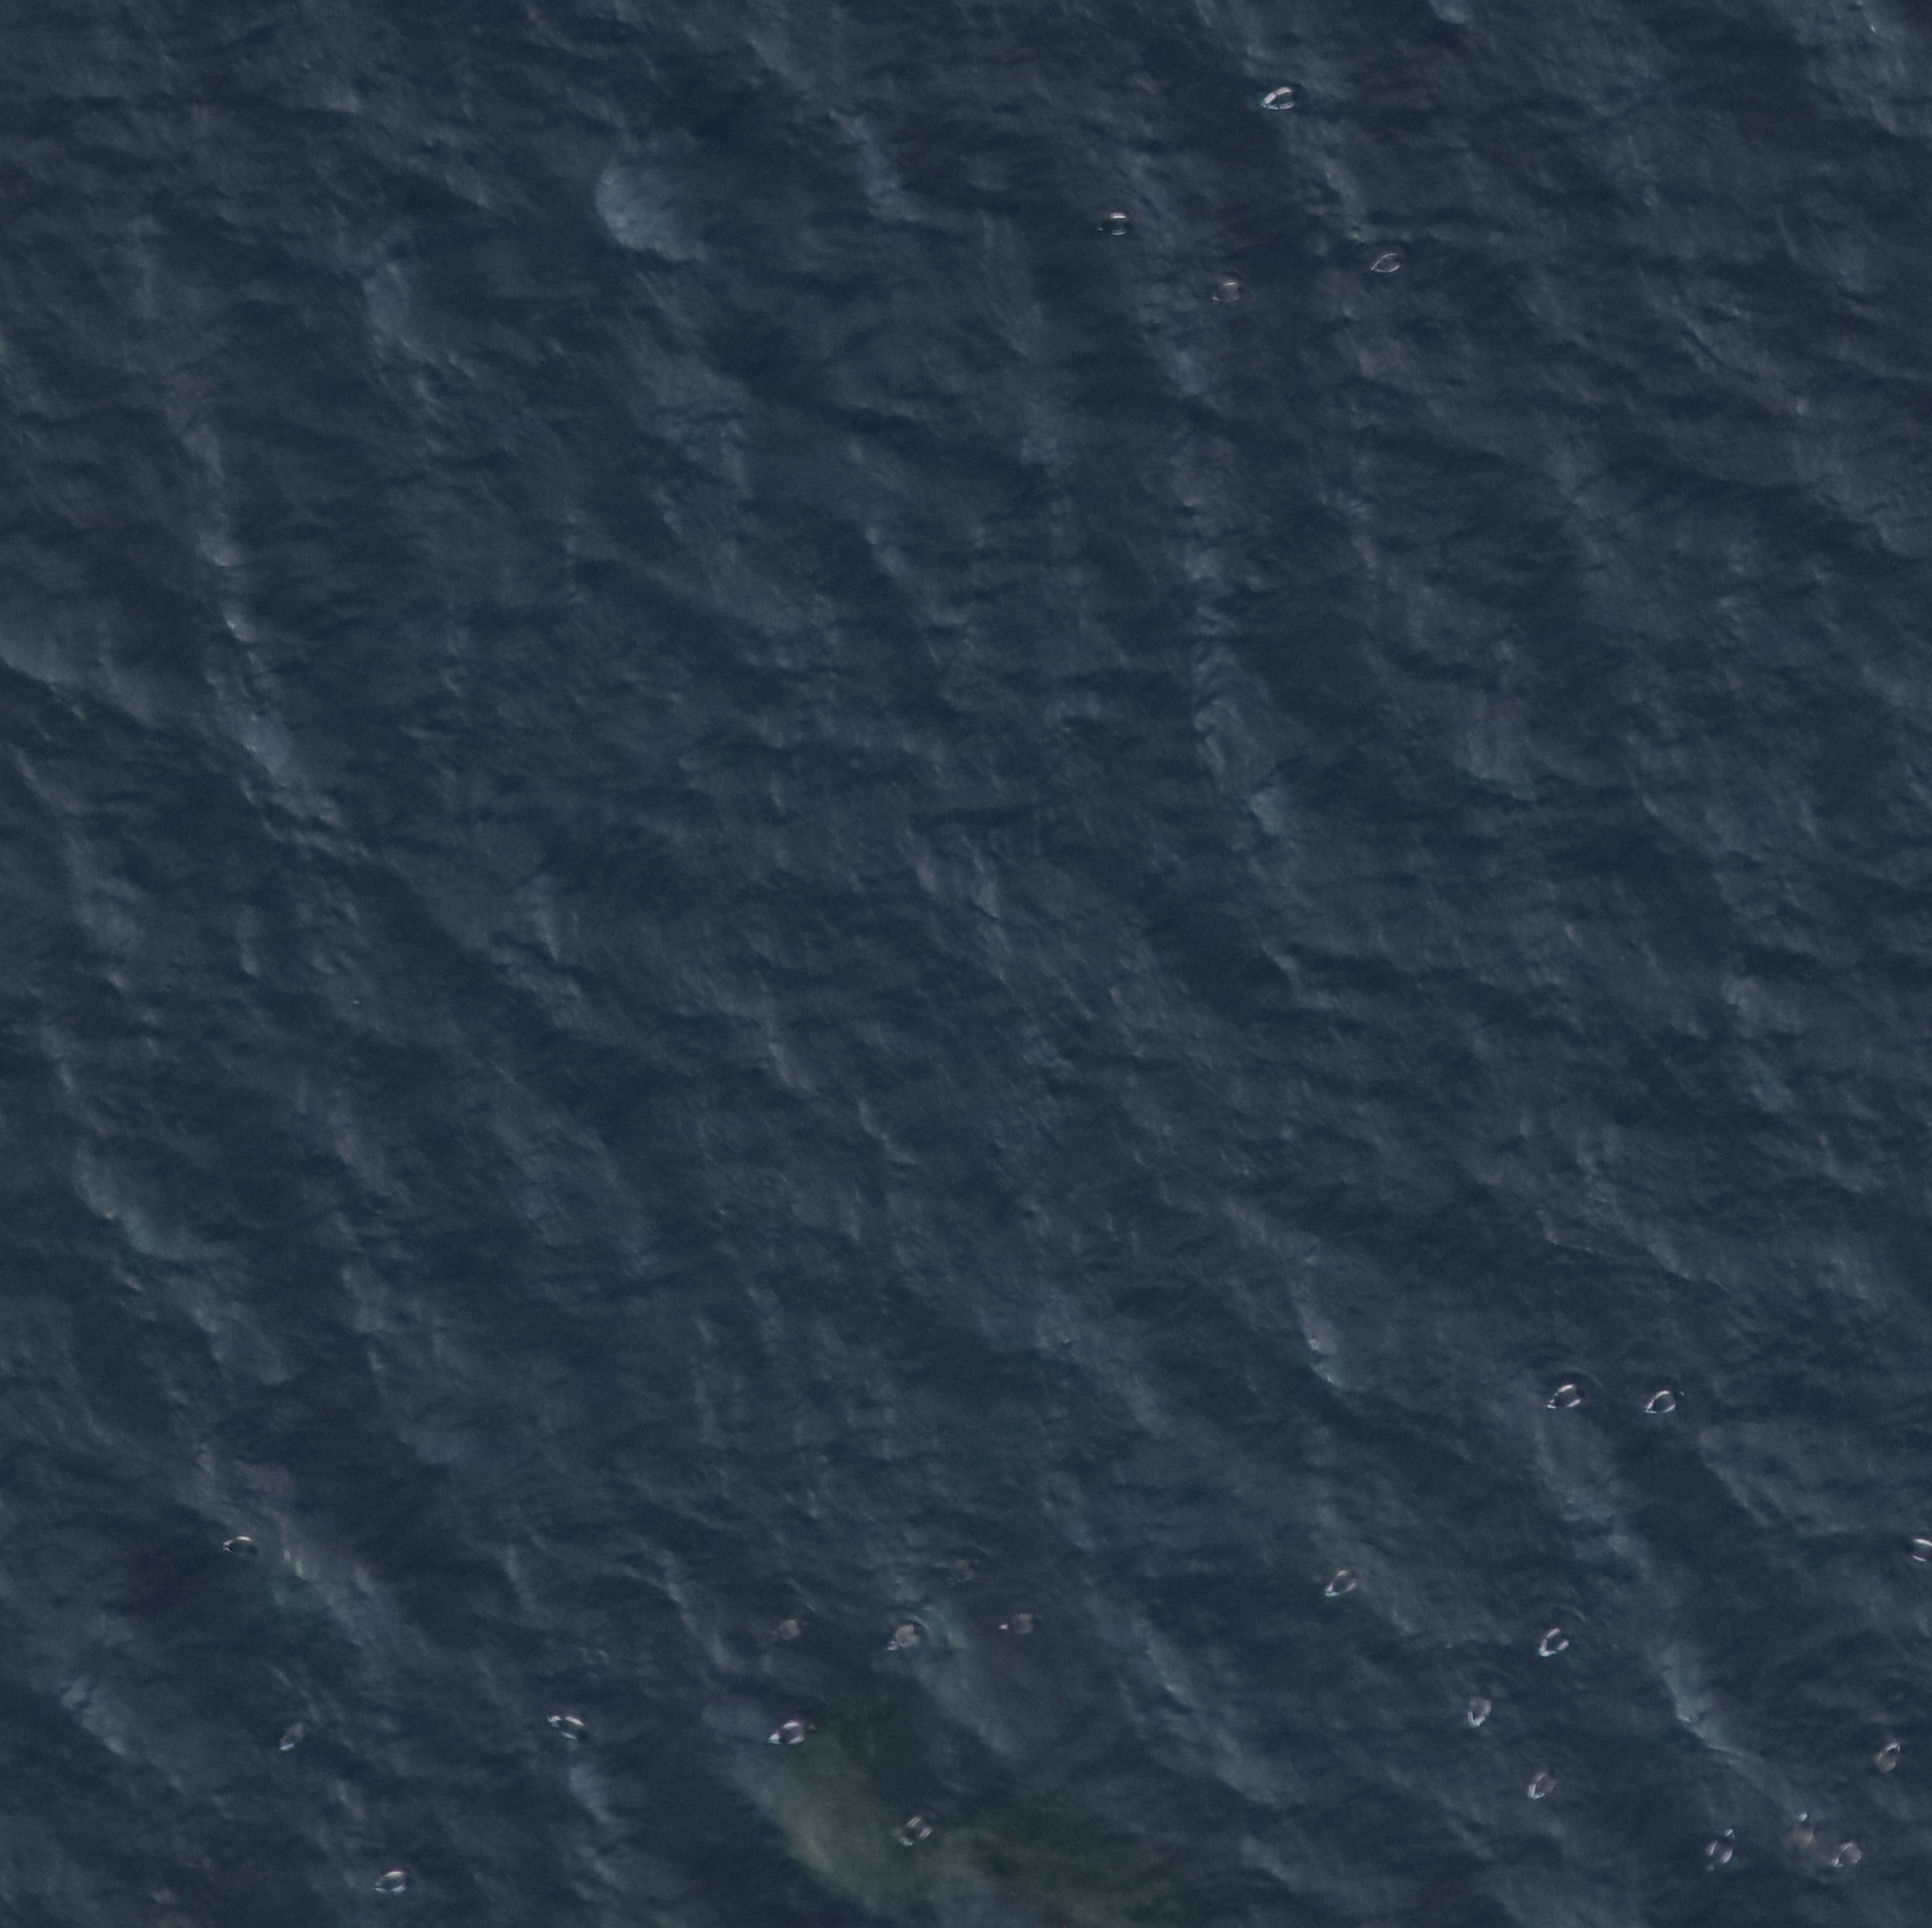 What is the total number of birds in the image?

25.